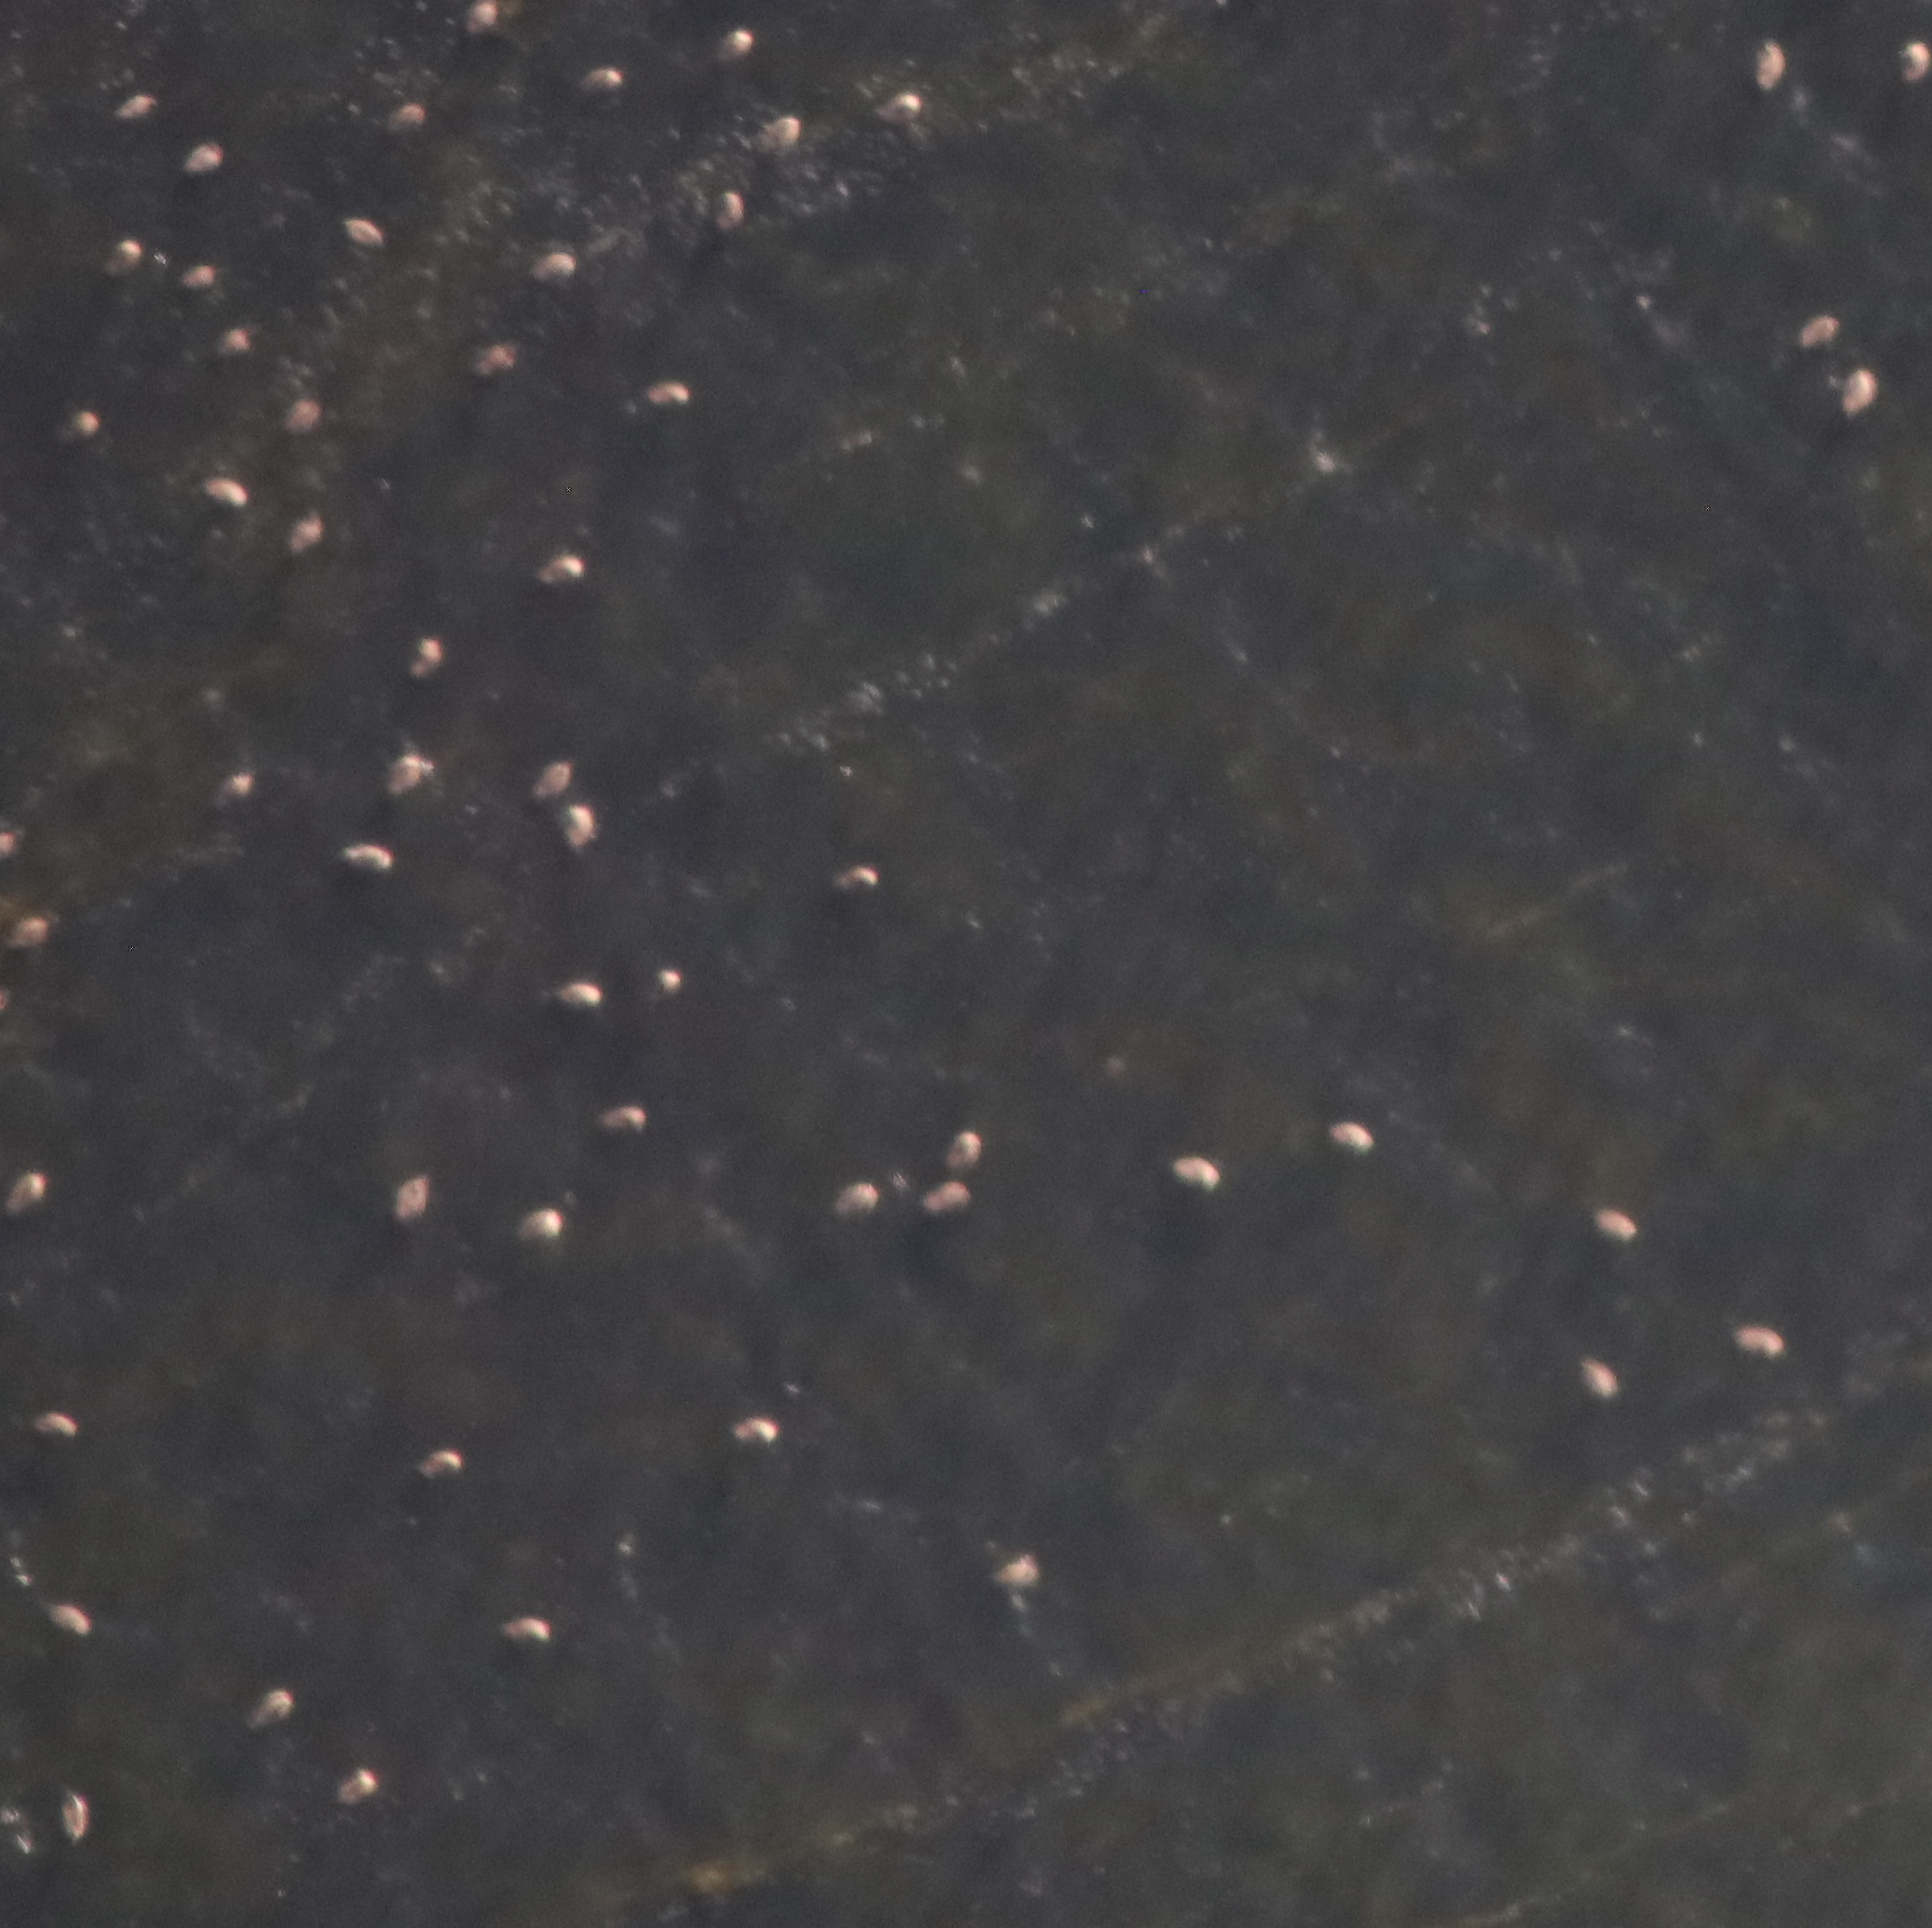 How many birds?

56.